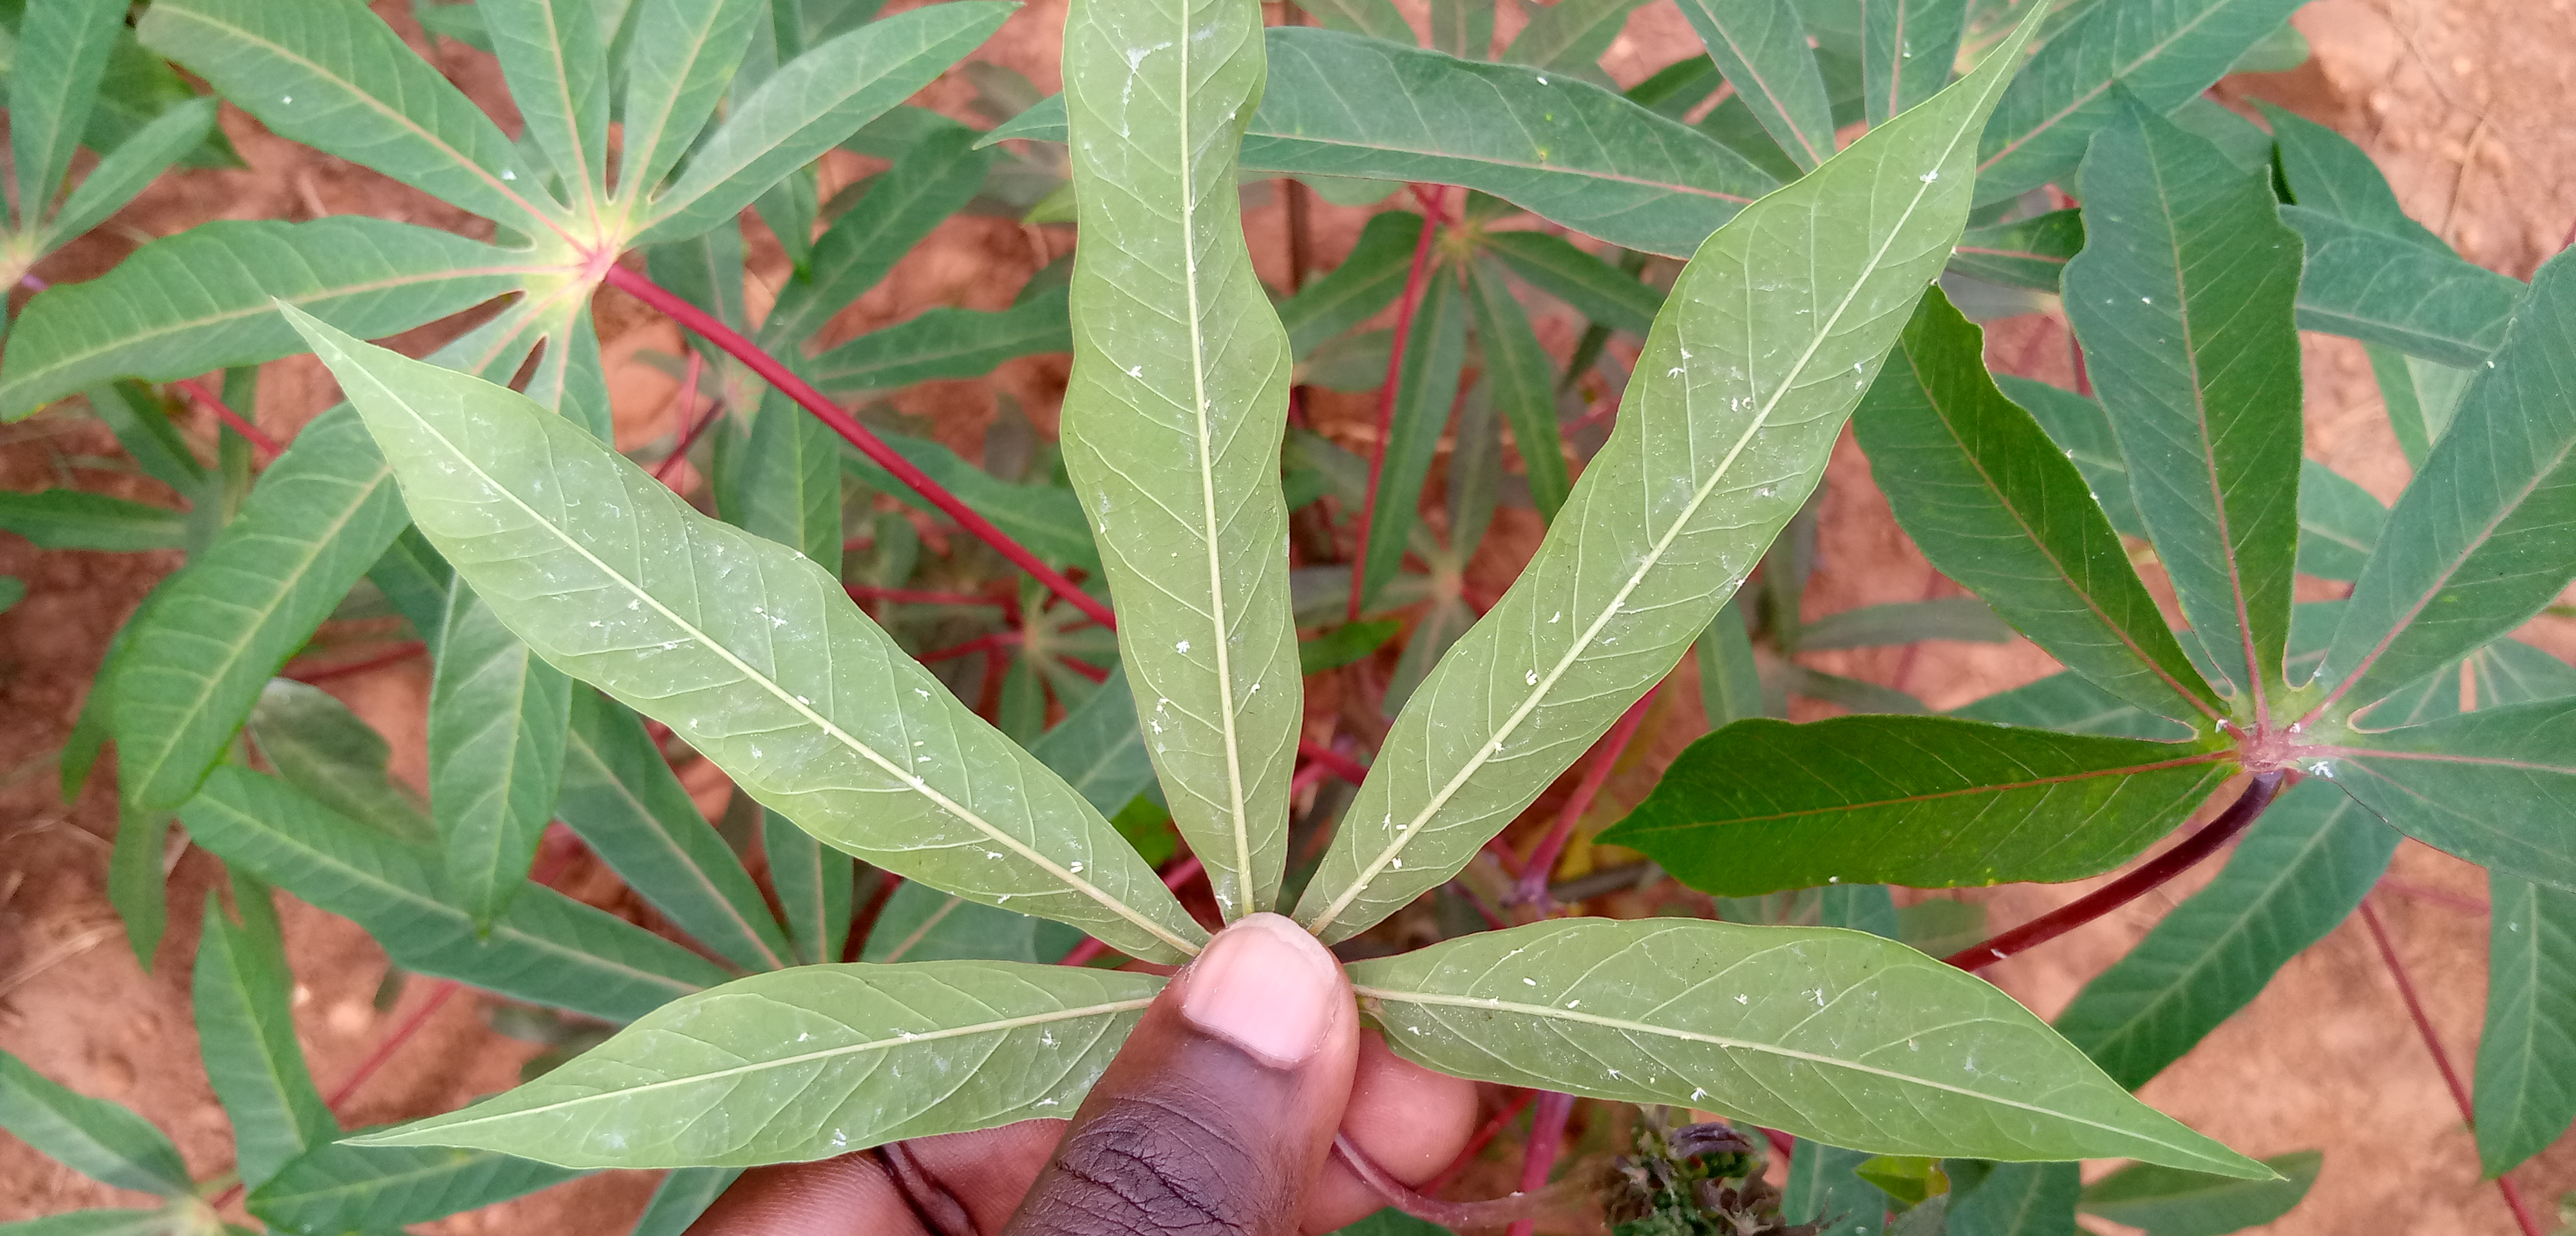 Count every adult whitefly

15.